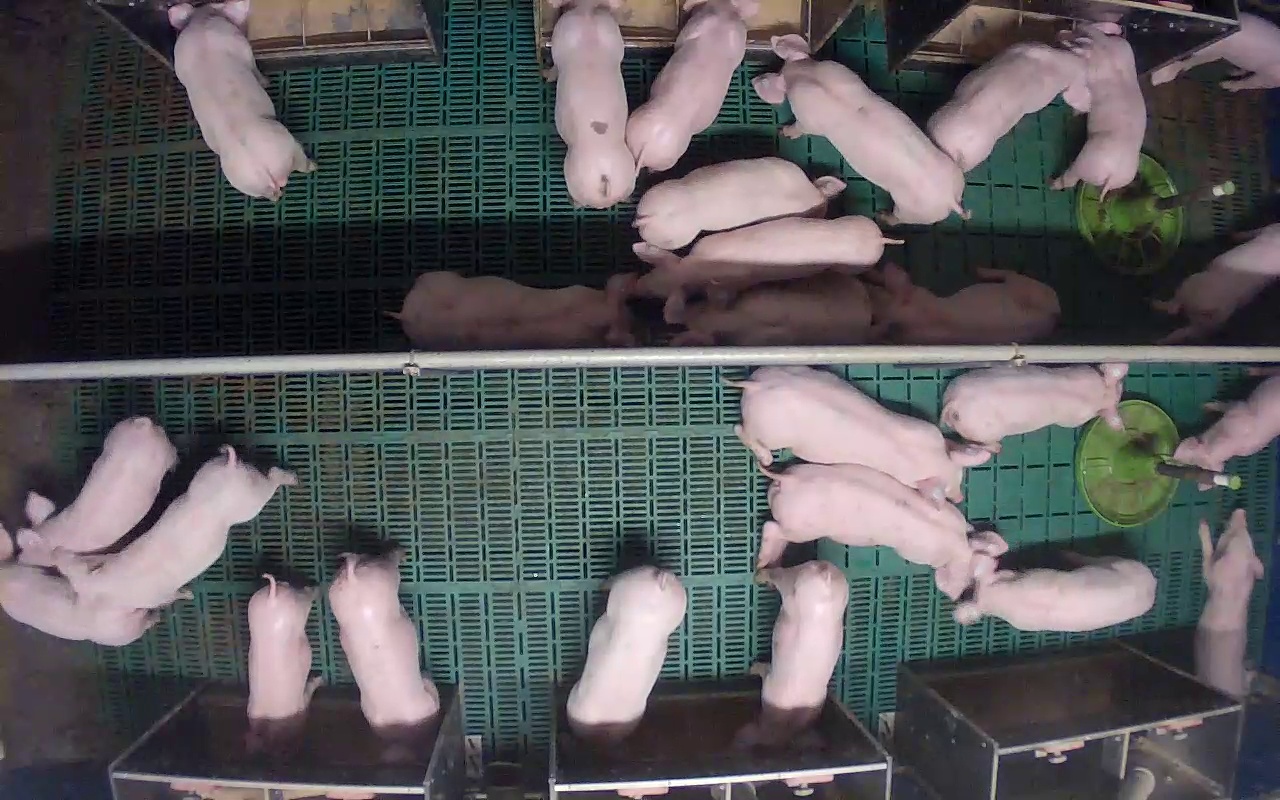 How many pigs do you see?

26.